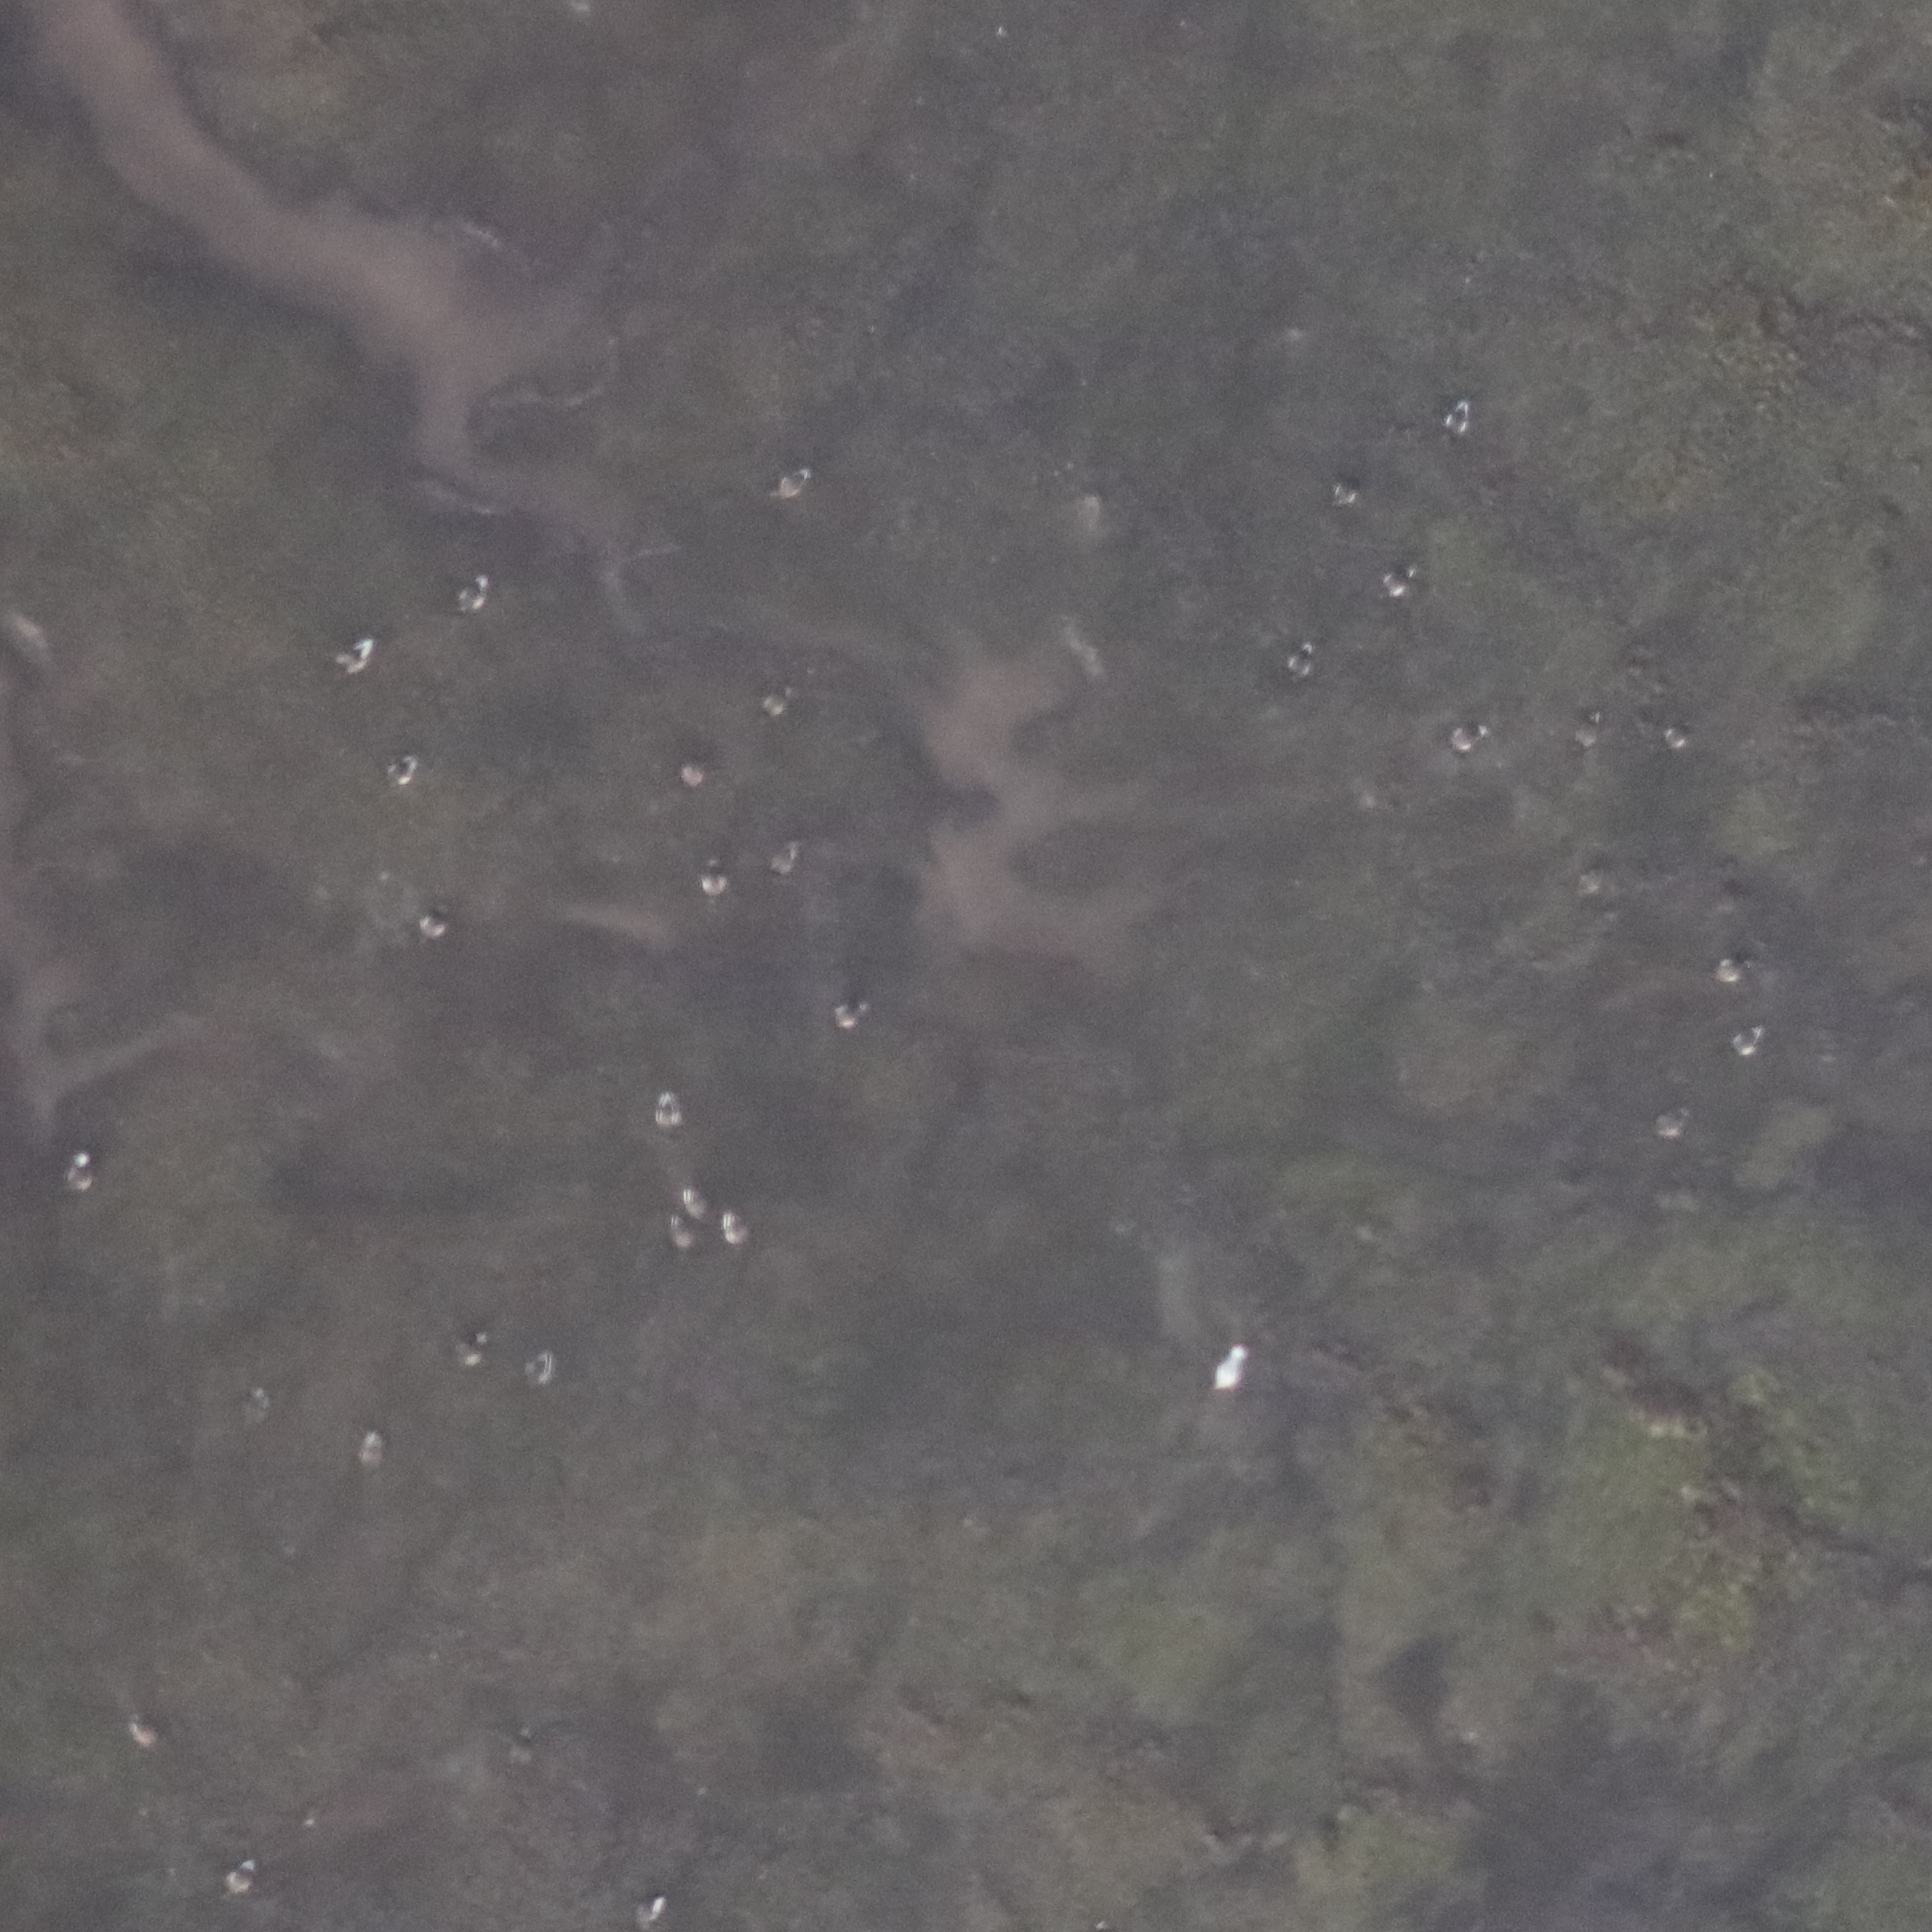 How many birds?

34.